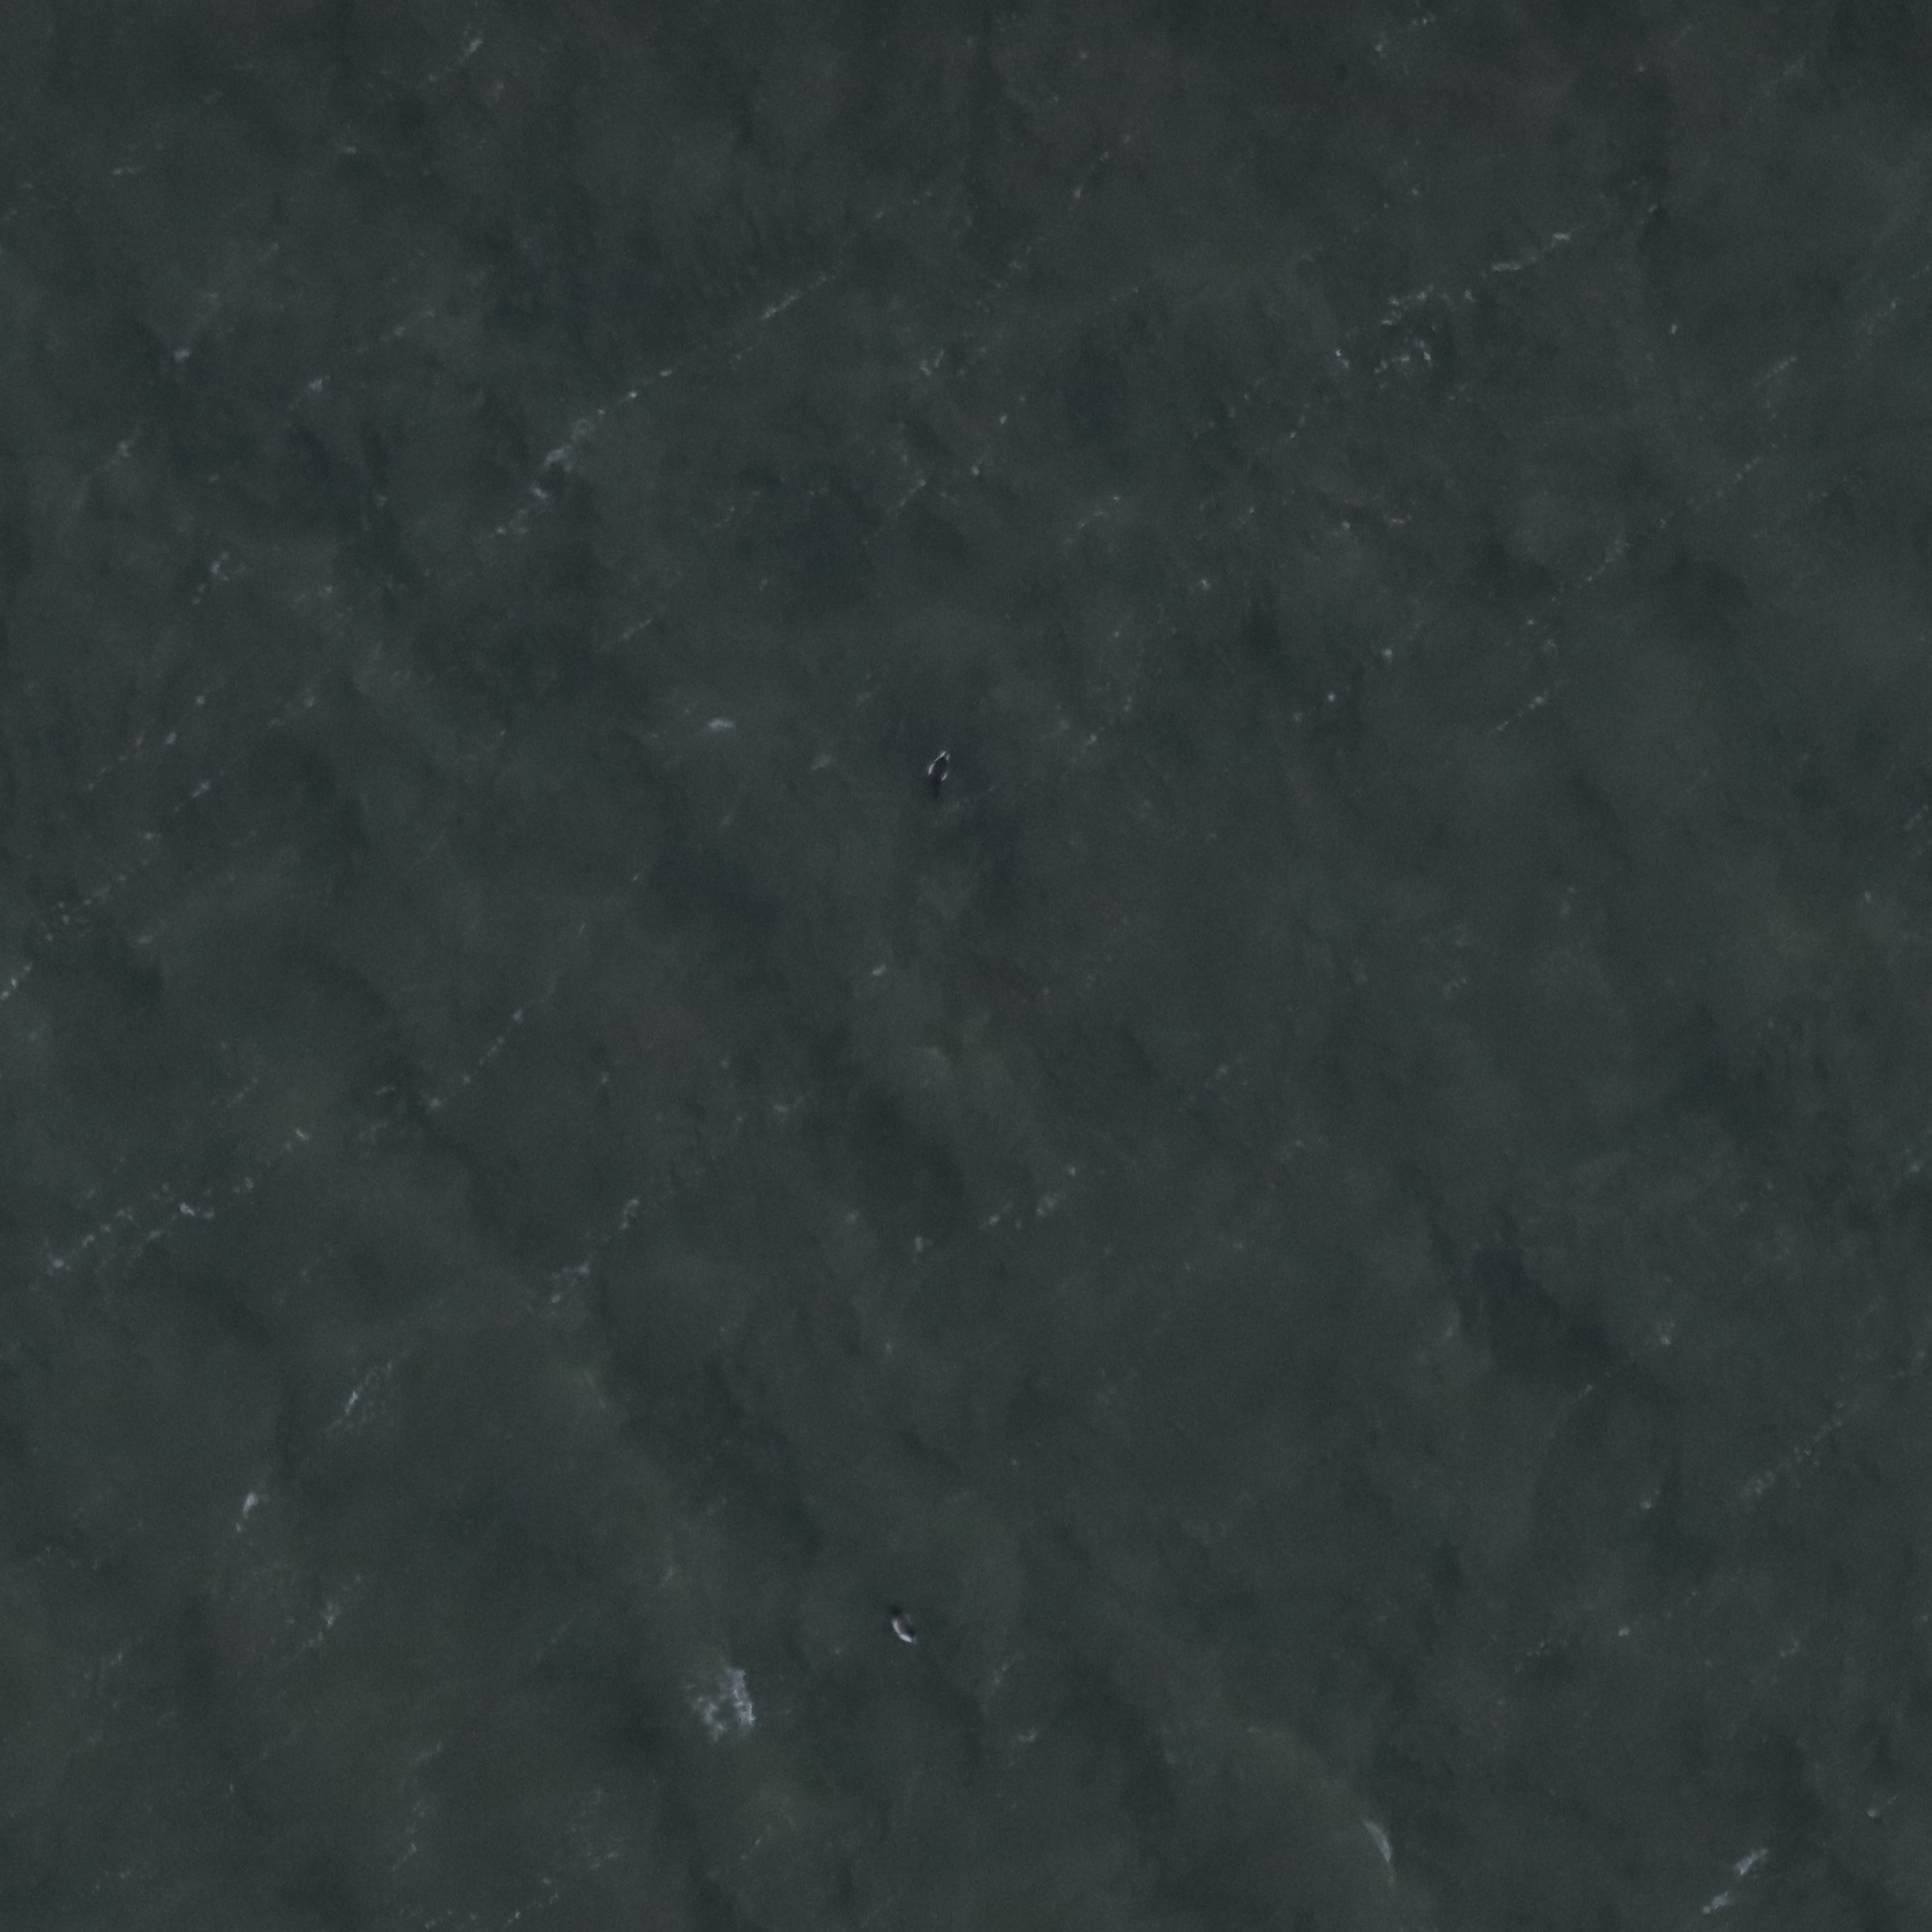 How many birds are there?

2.